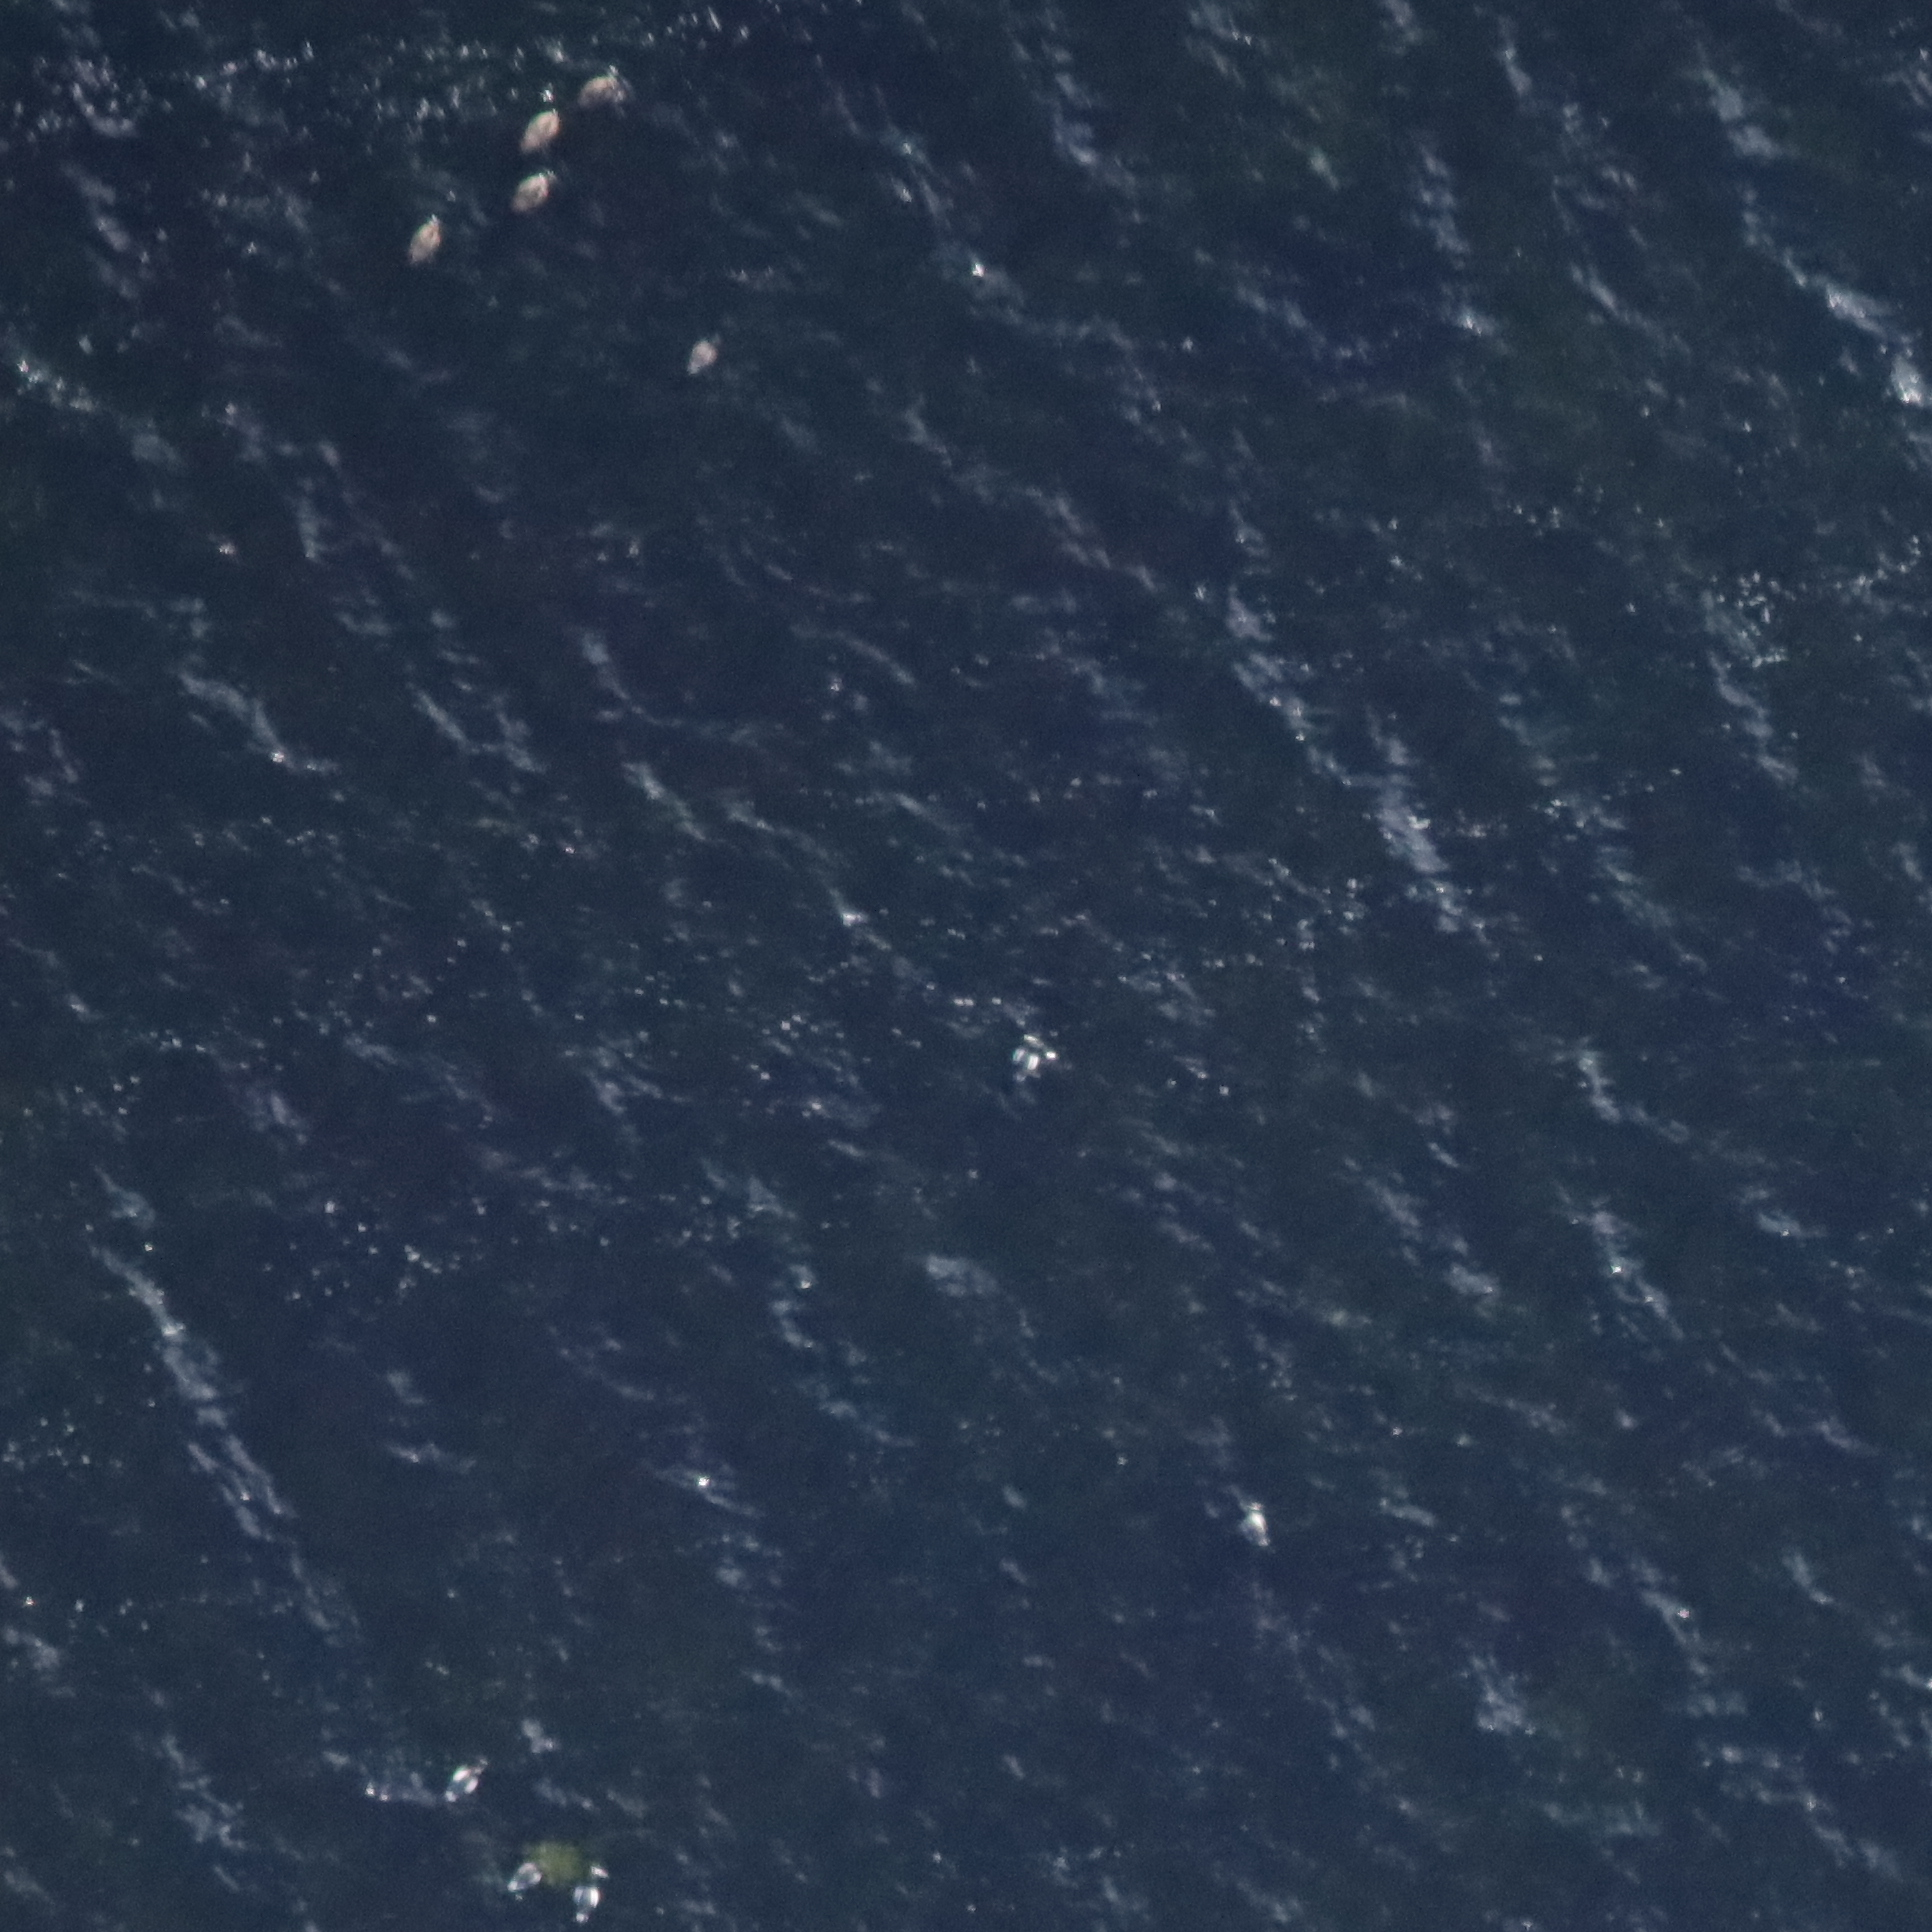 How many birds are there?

10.